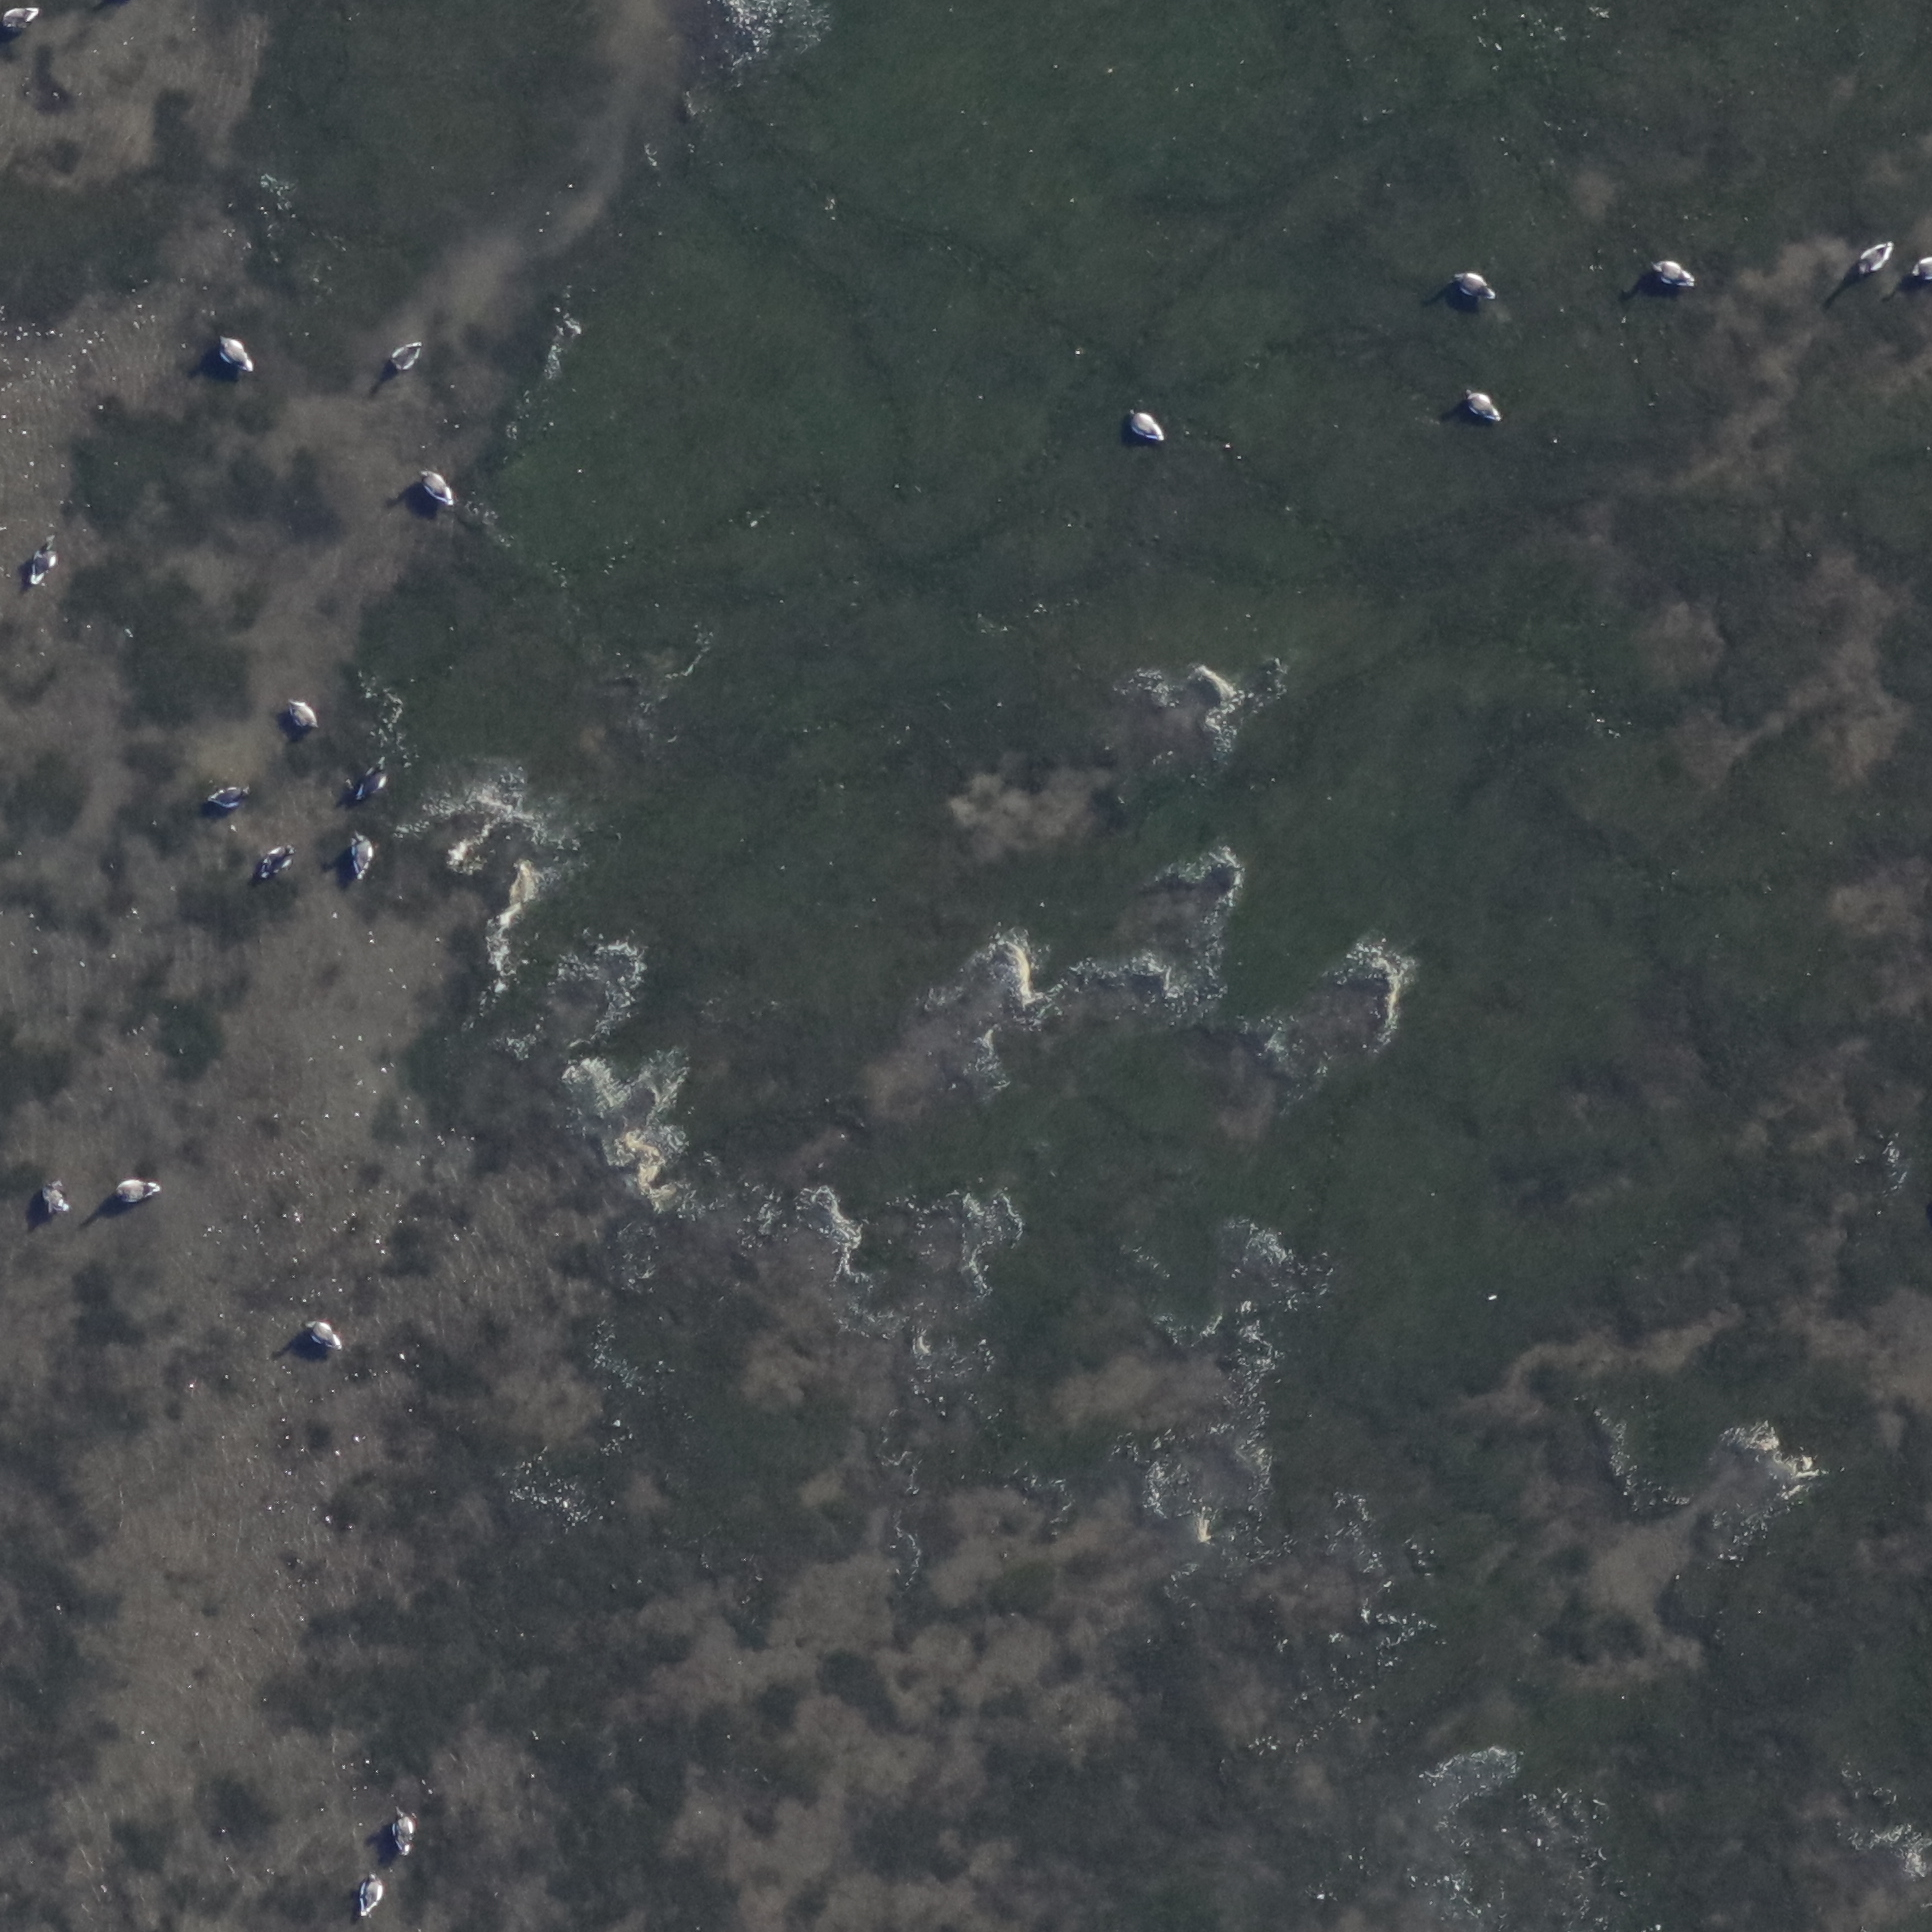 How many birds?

20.